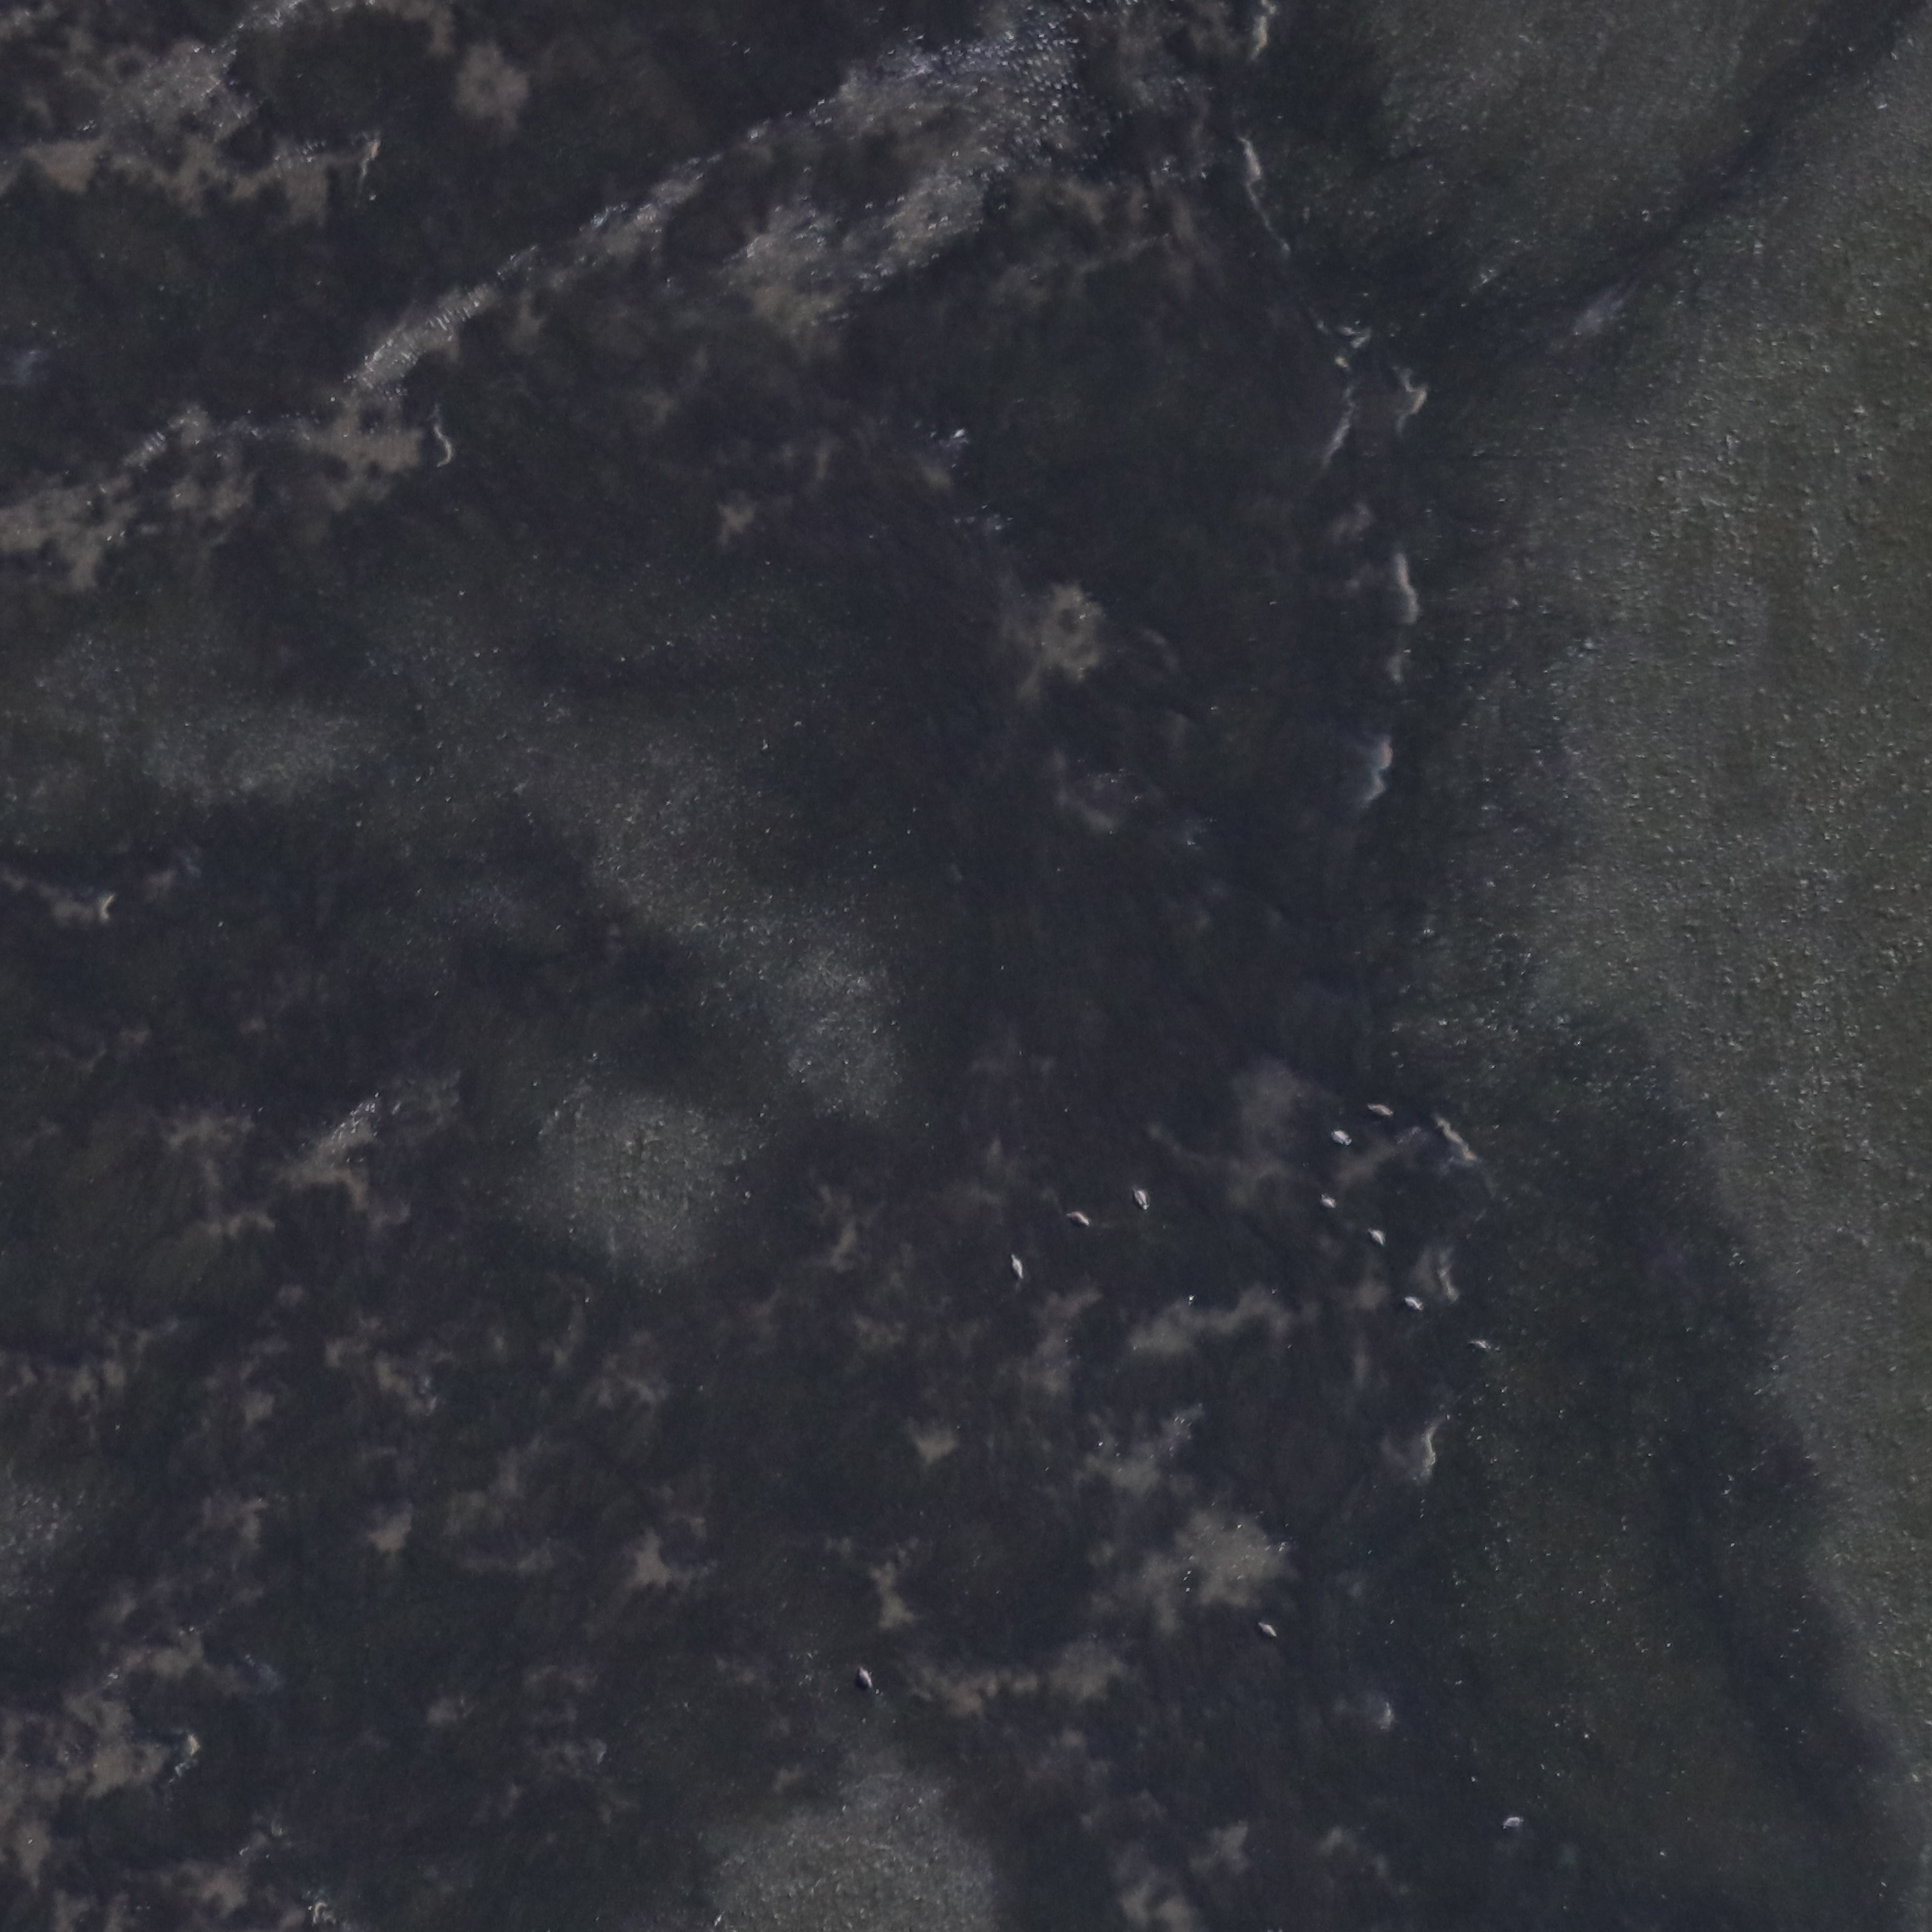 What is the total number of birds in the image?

12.